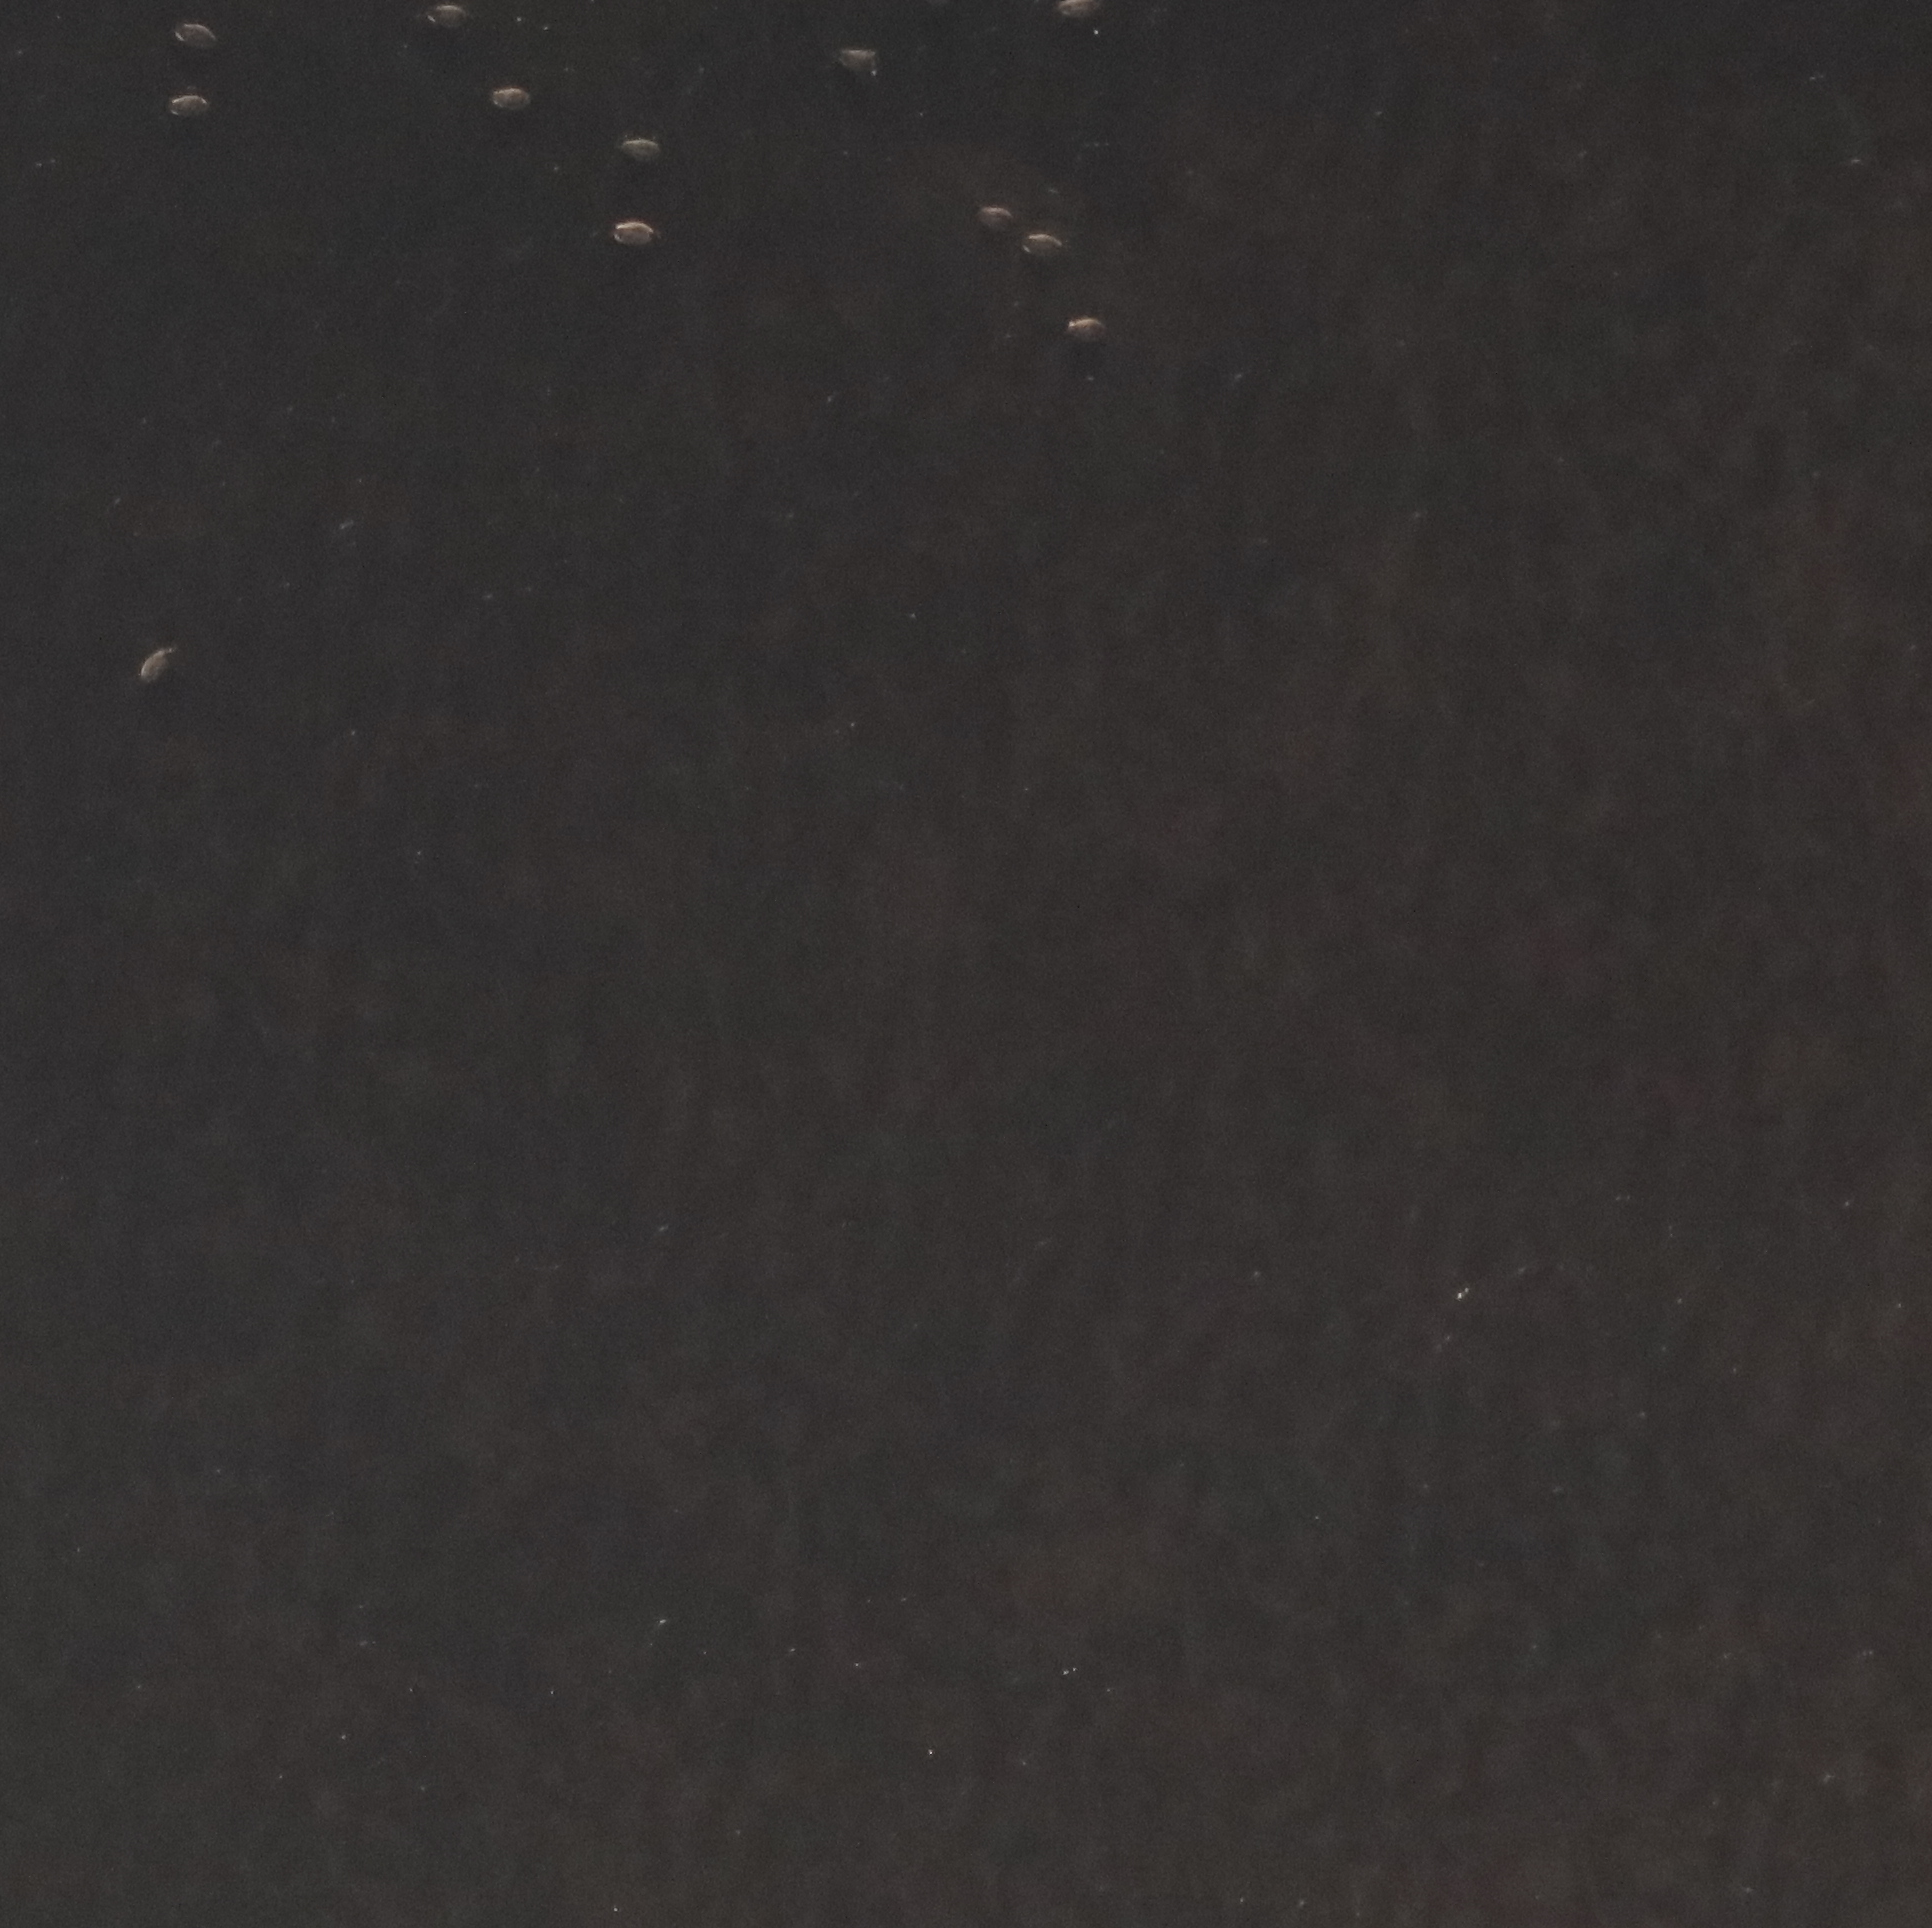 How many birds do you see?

12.